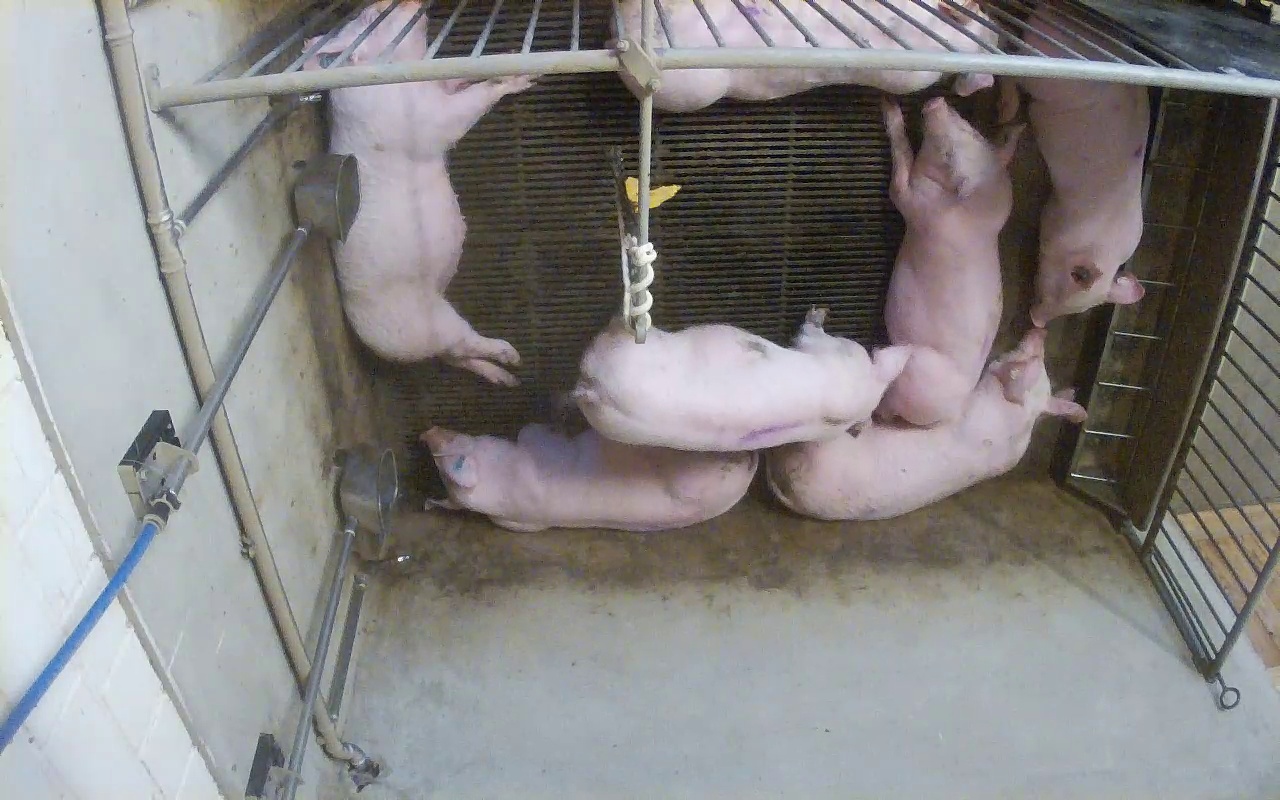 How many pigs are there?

7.